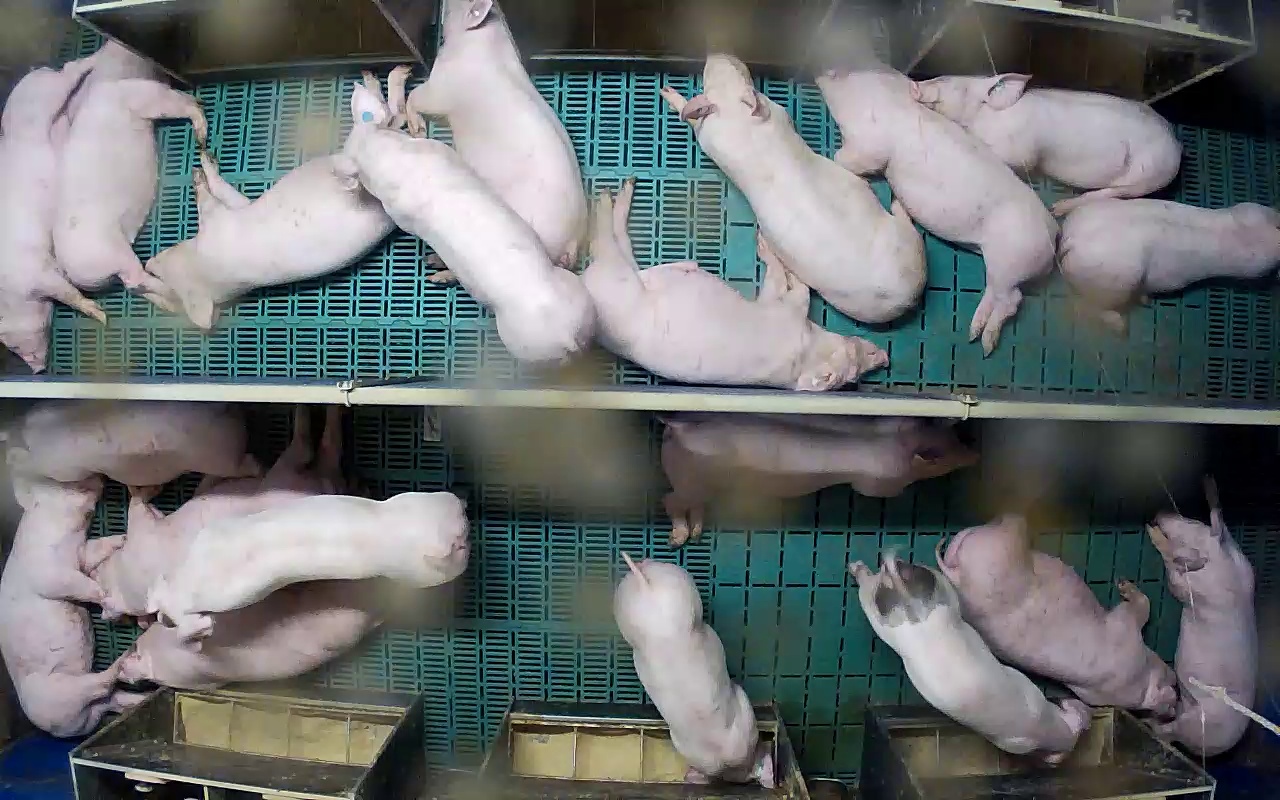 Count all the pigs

20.